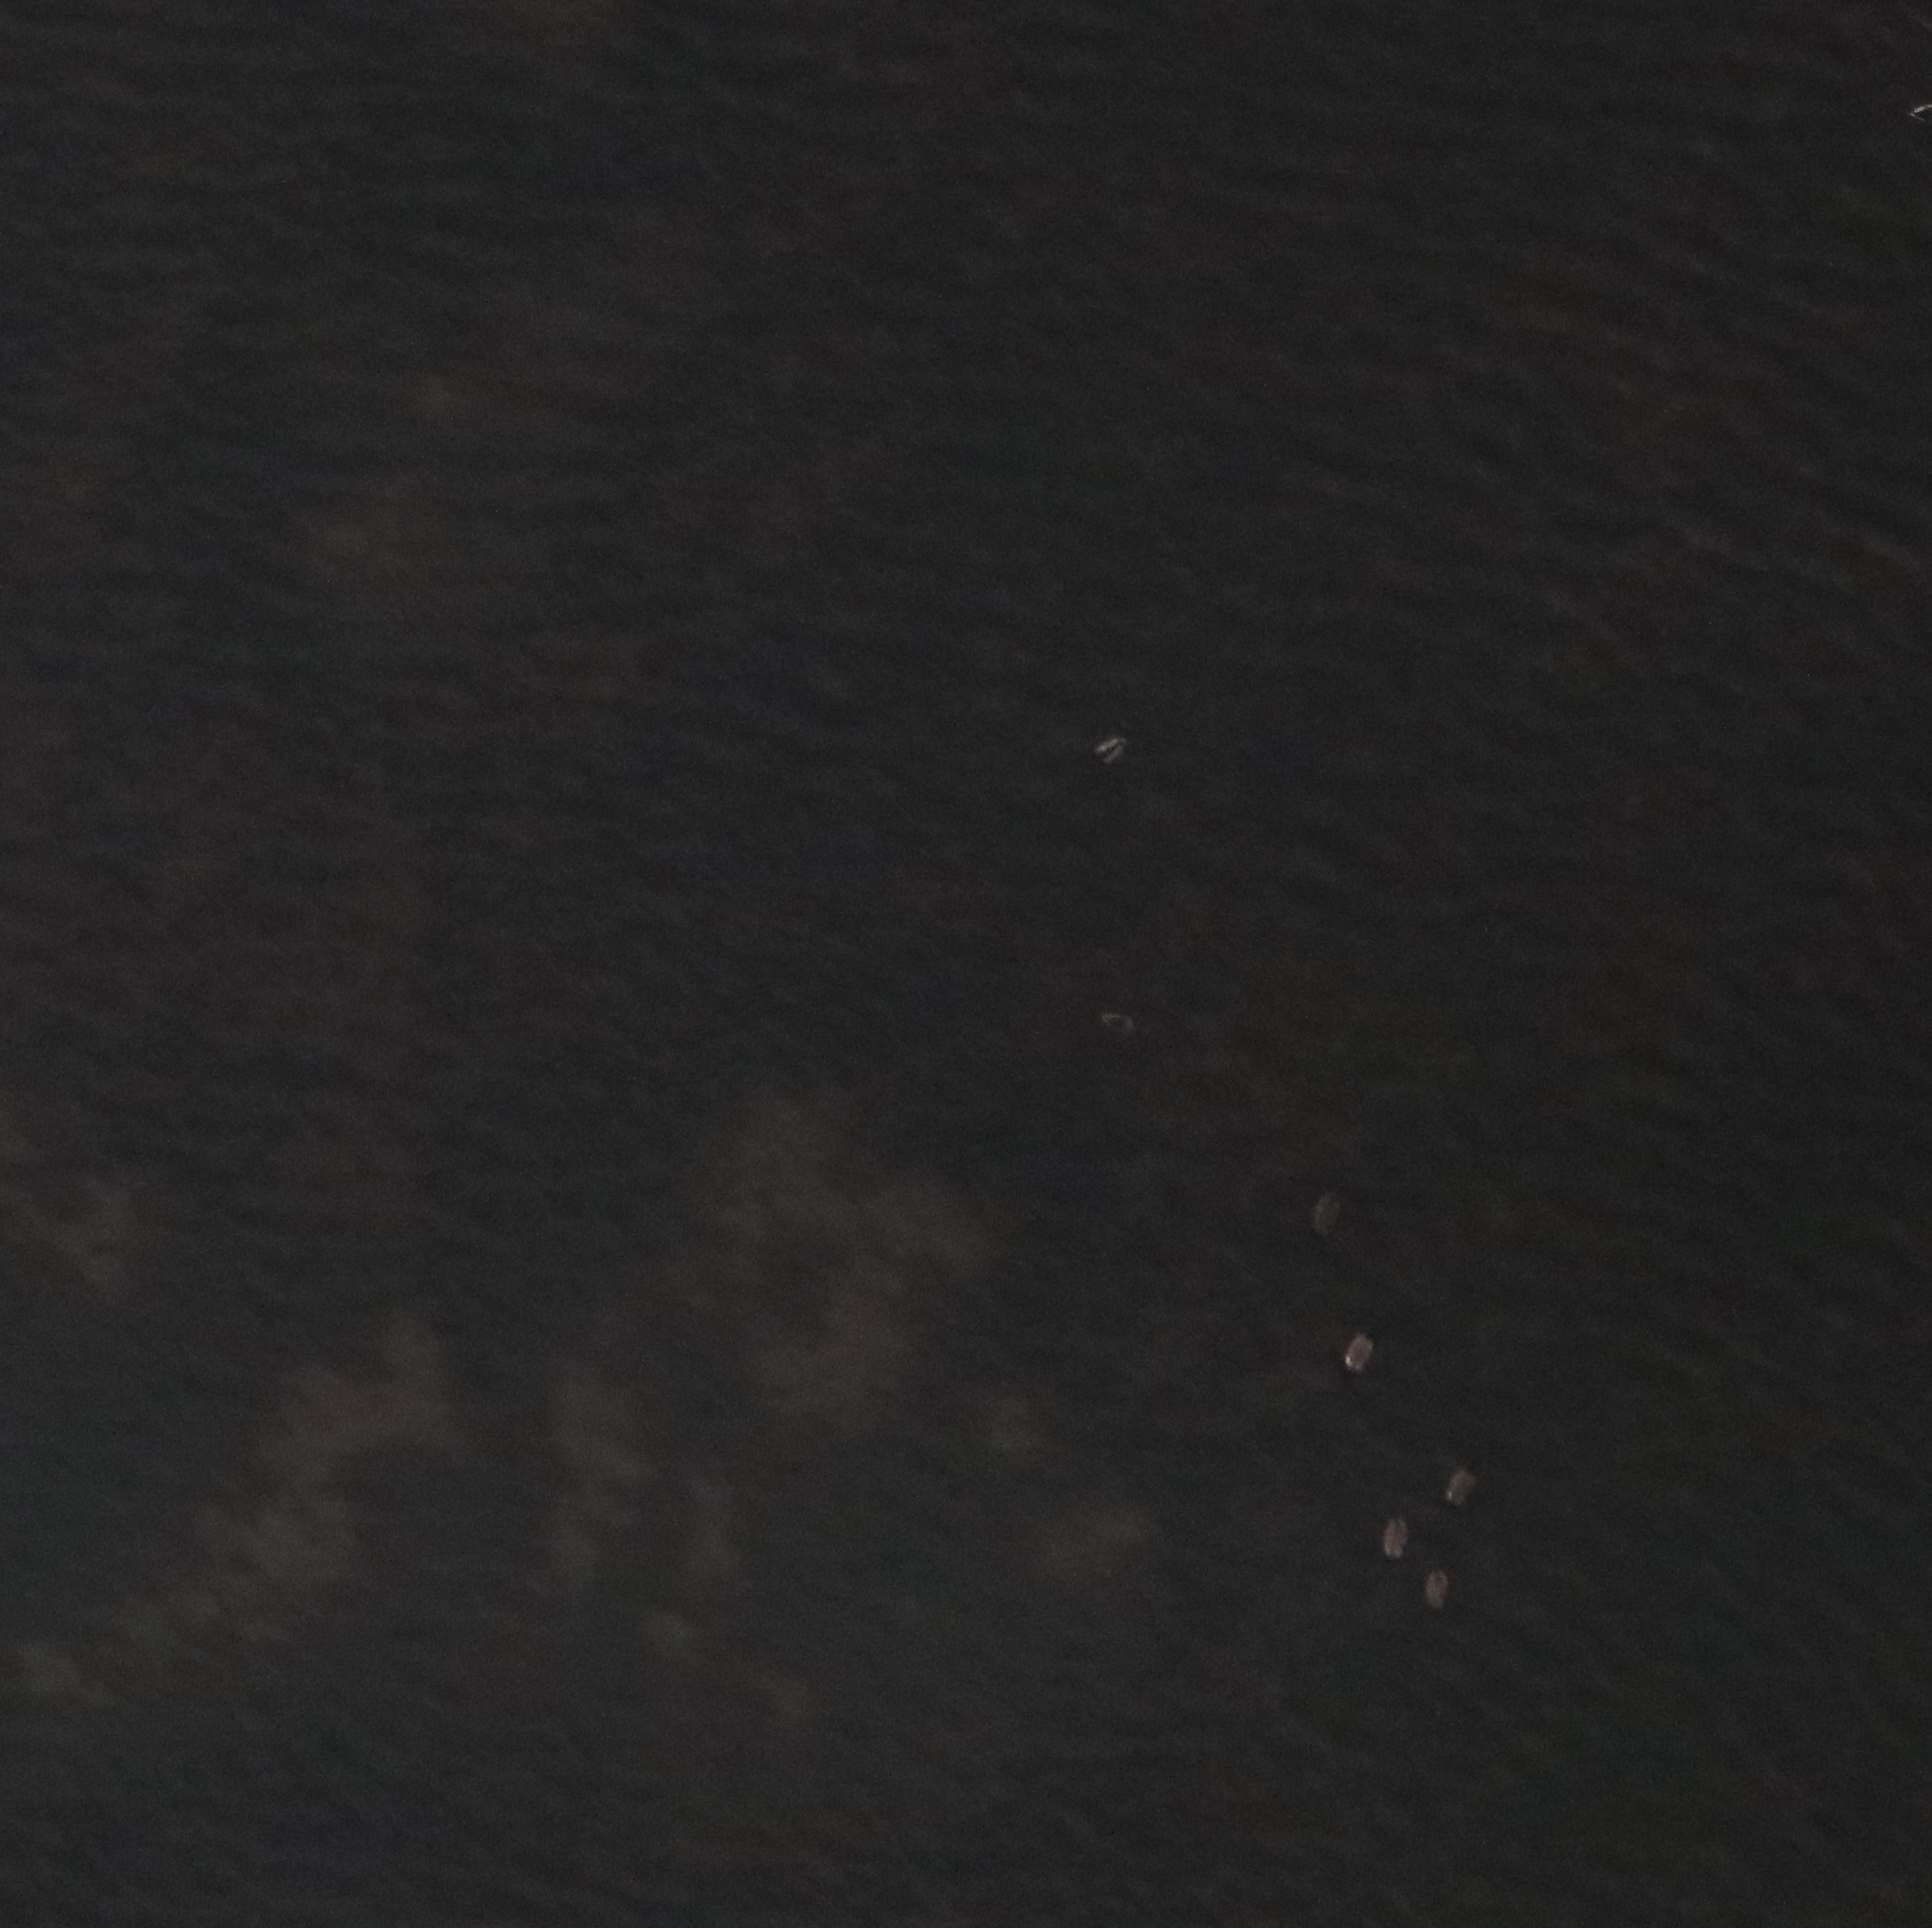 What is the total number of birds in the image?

8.